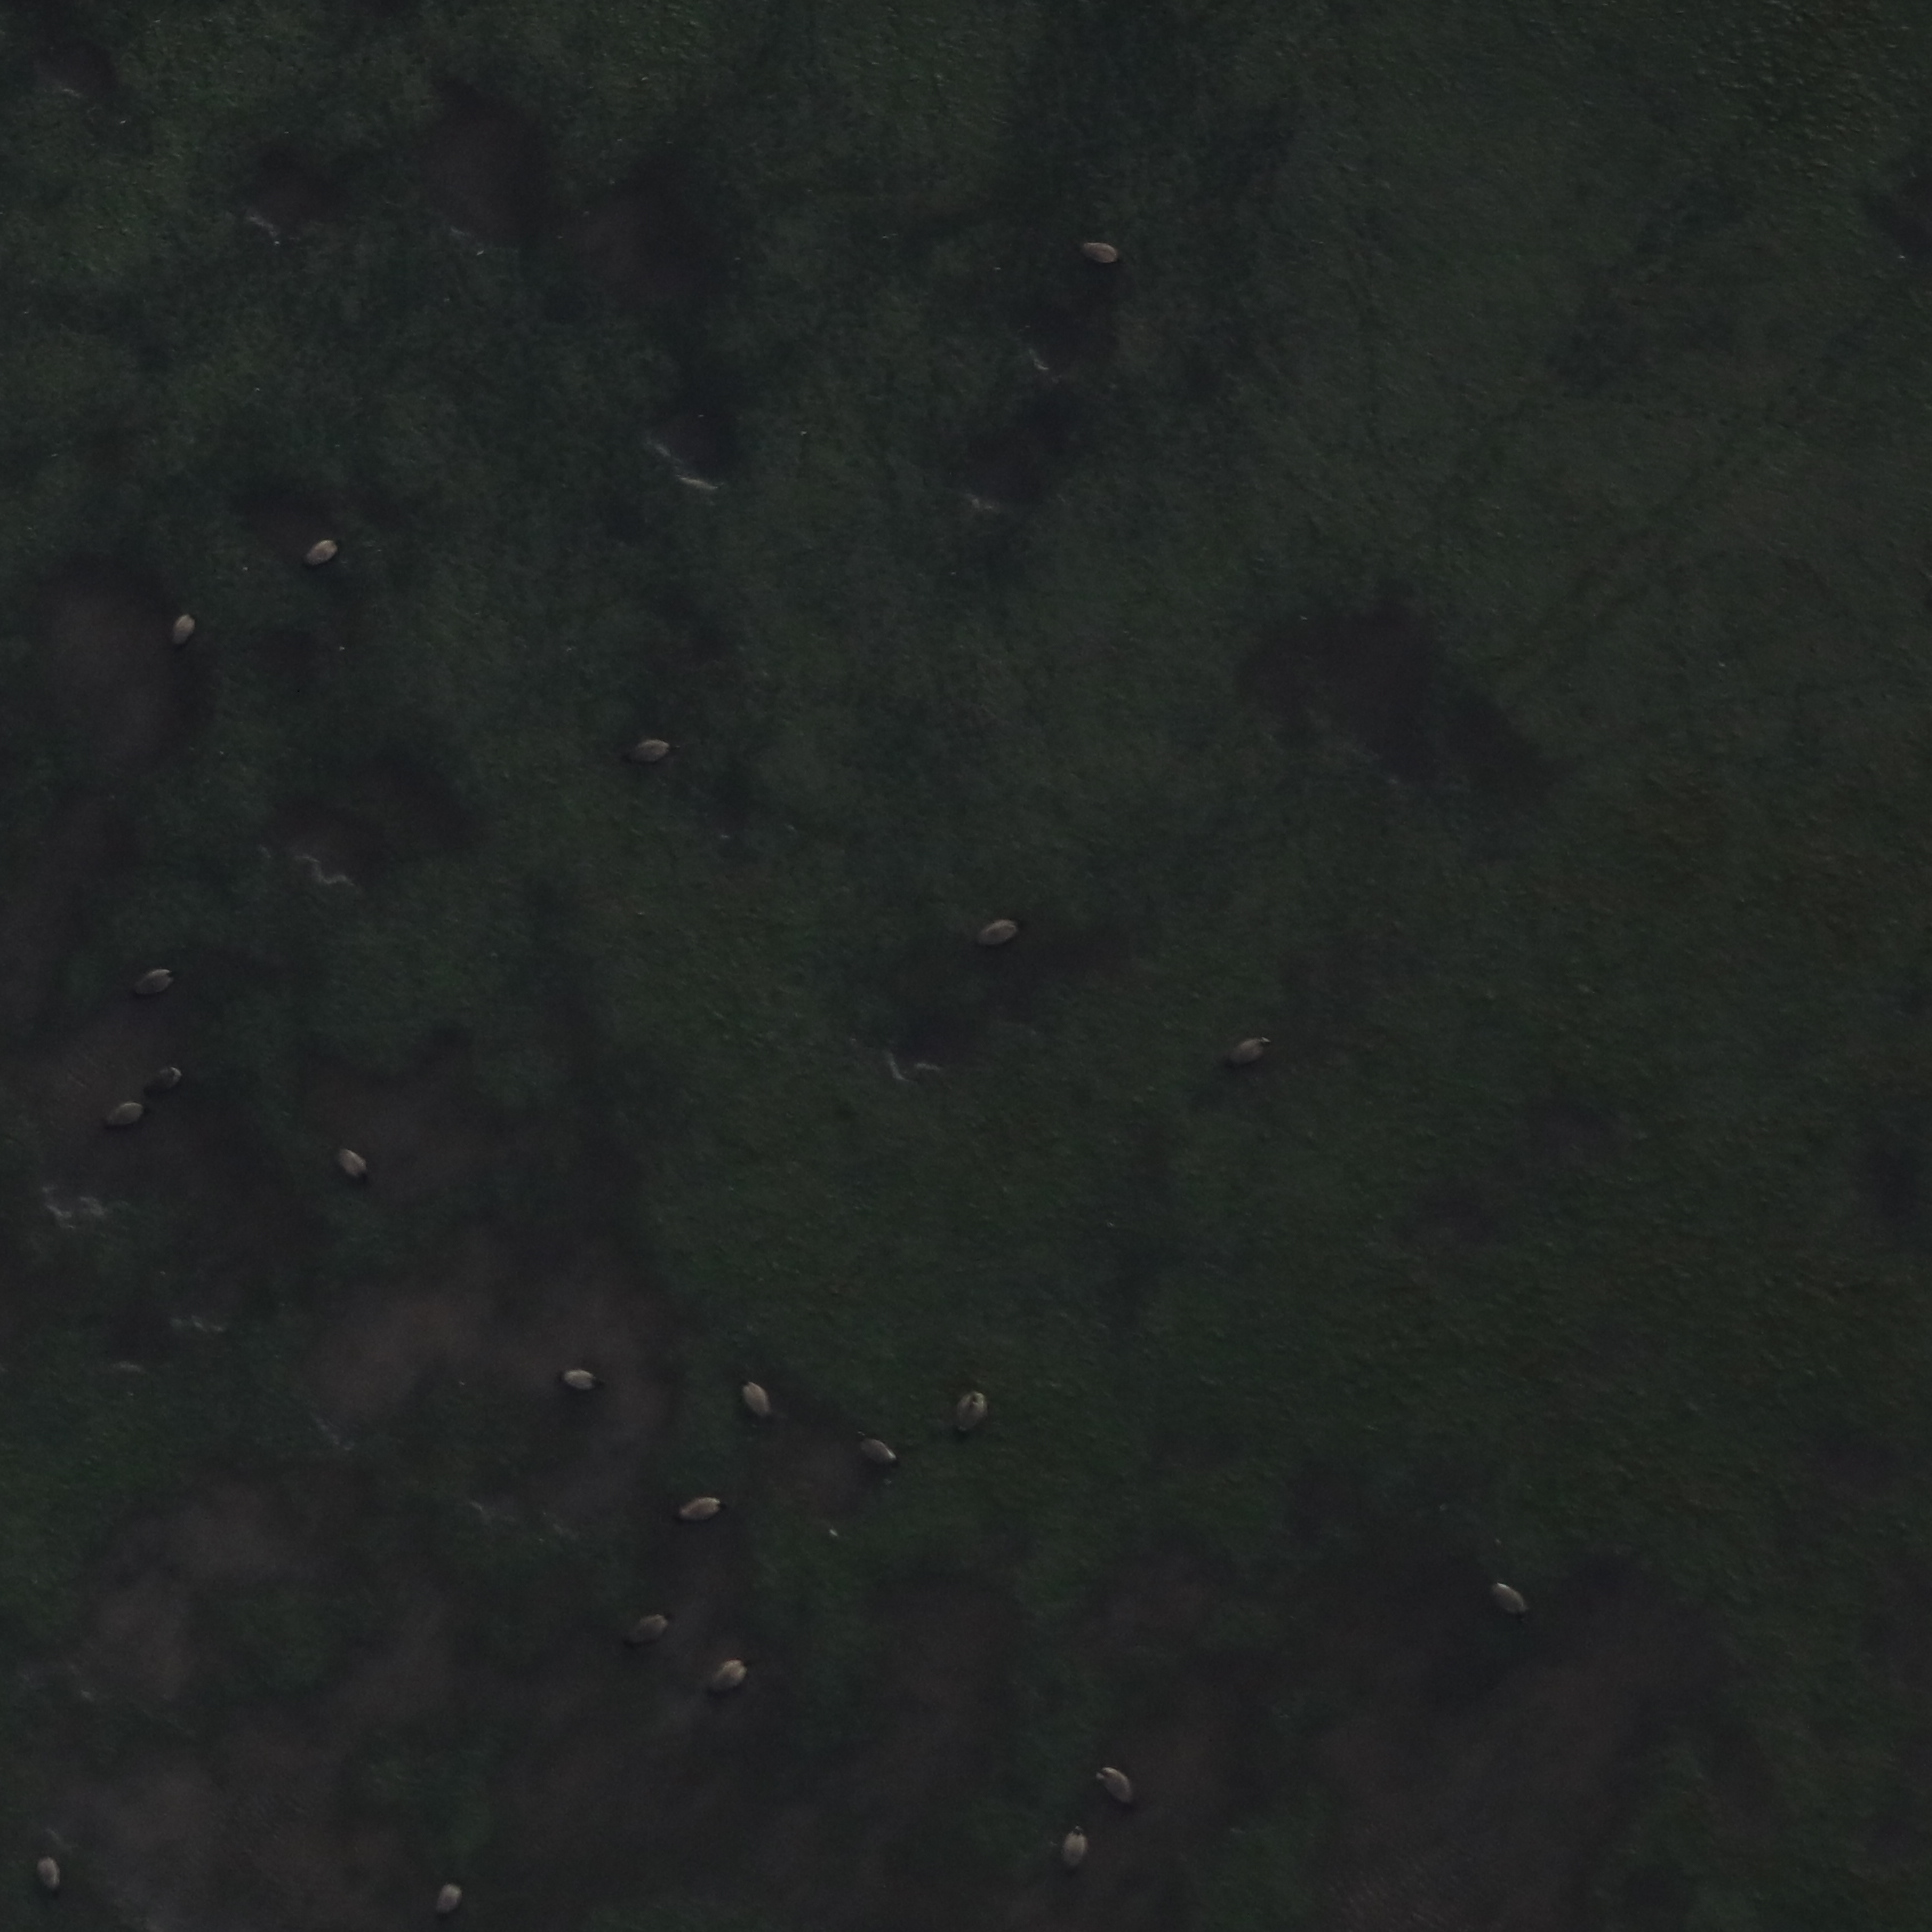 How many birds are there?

22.